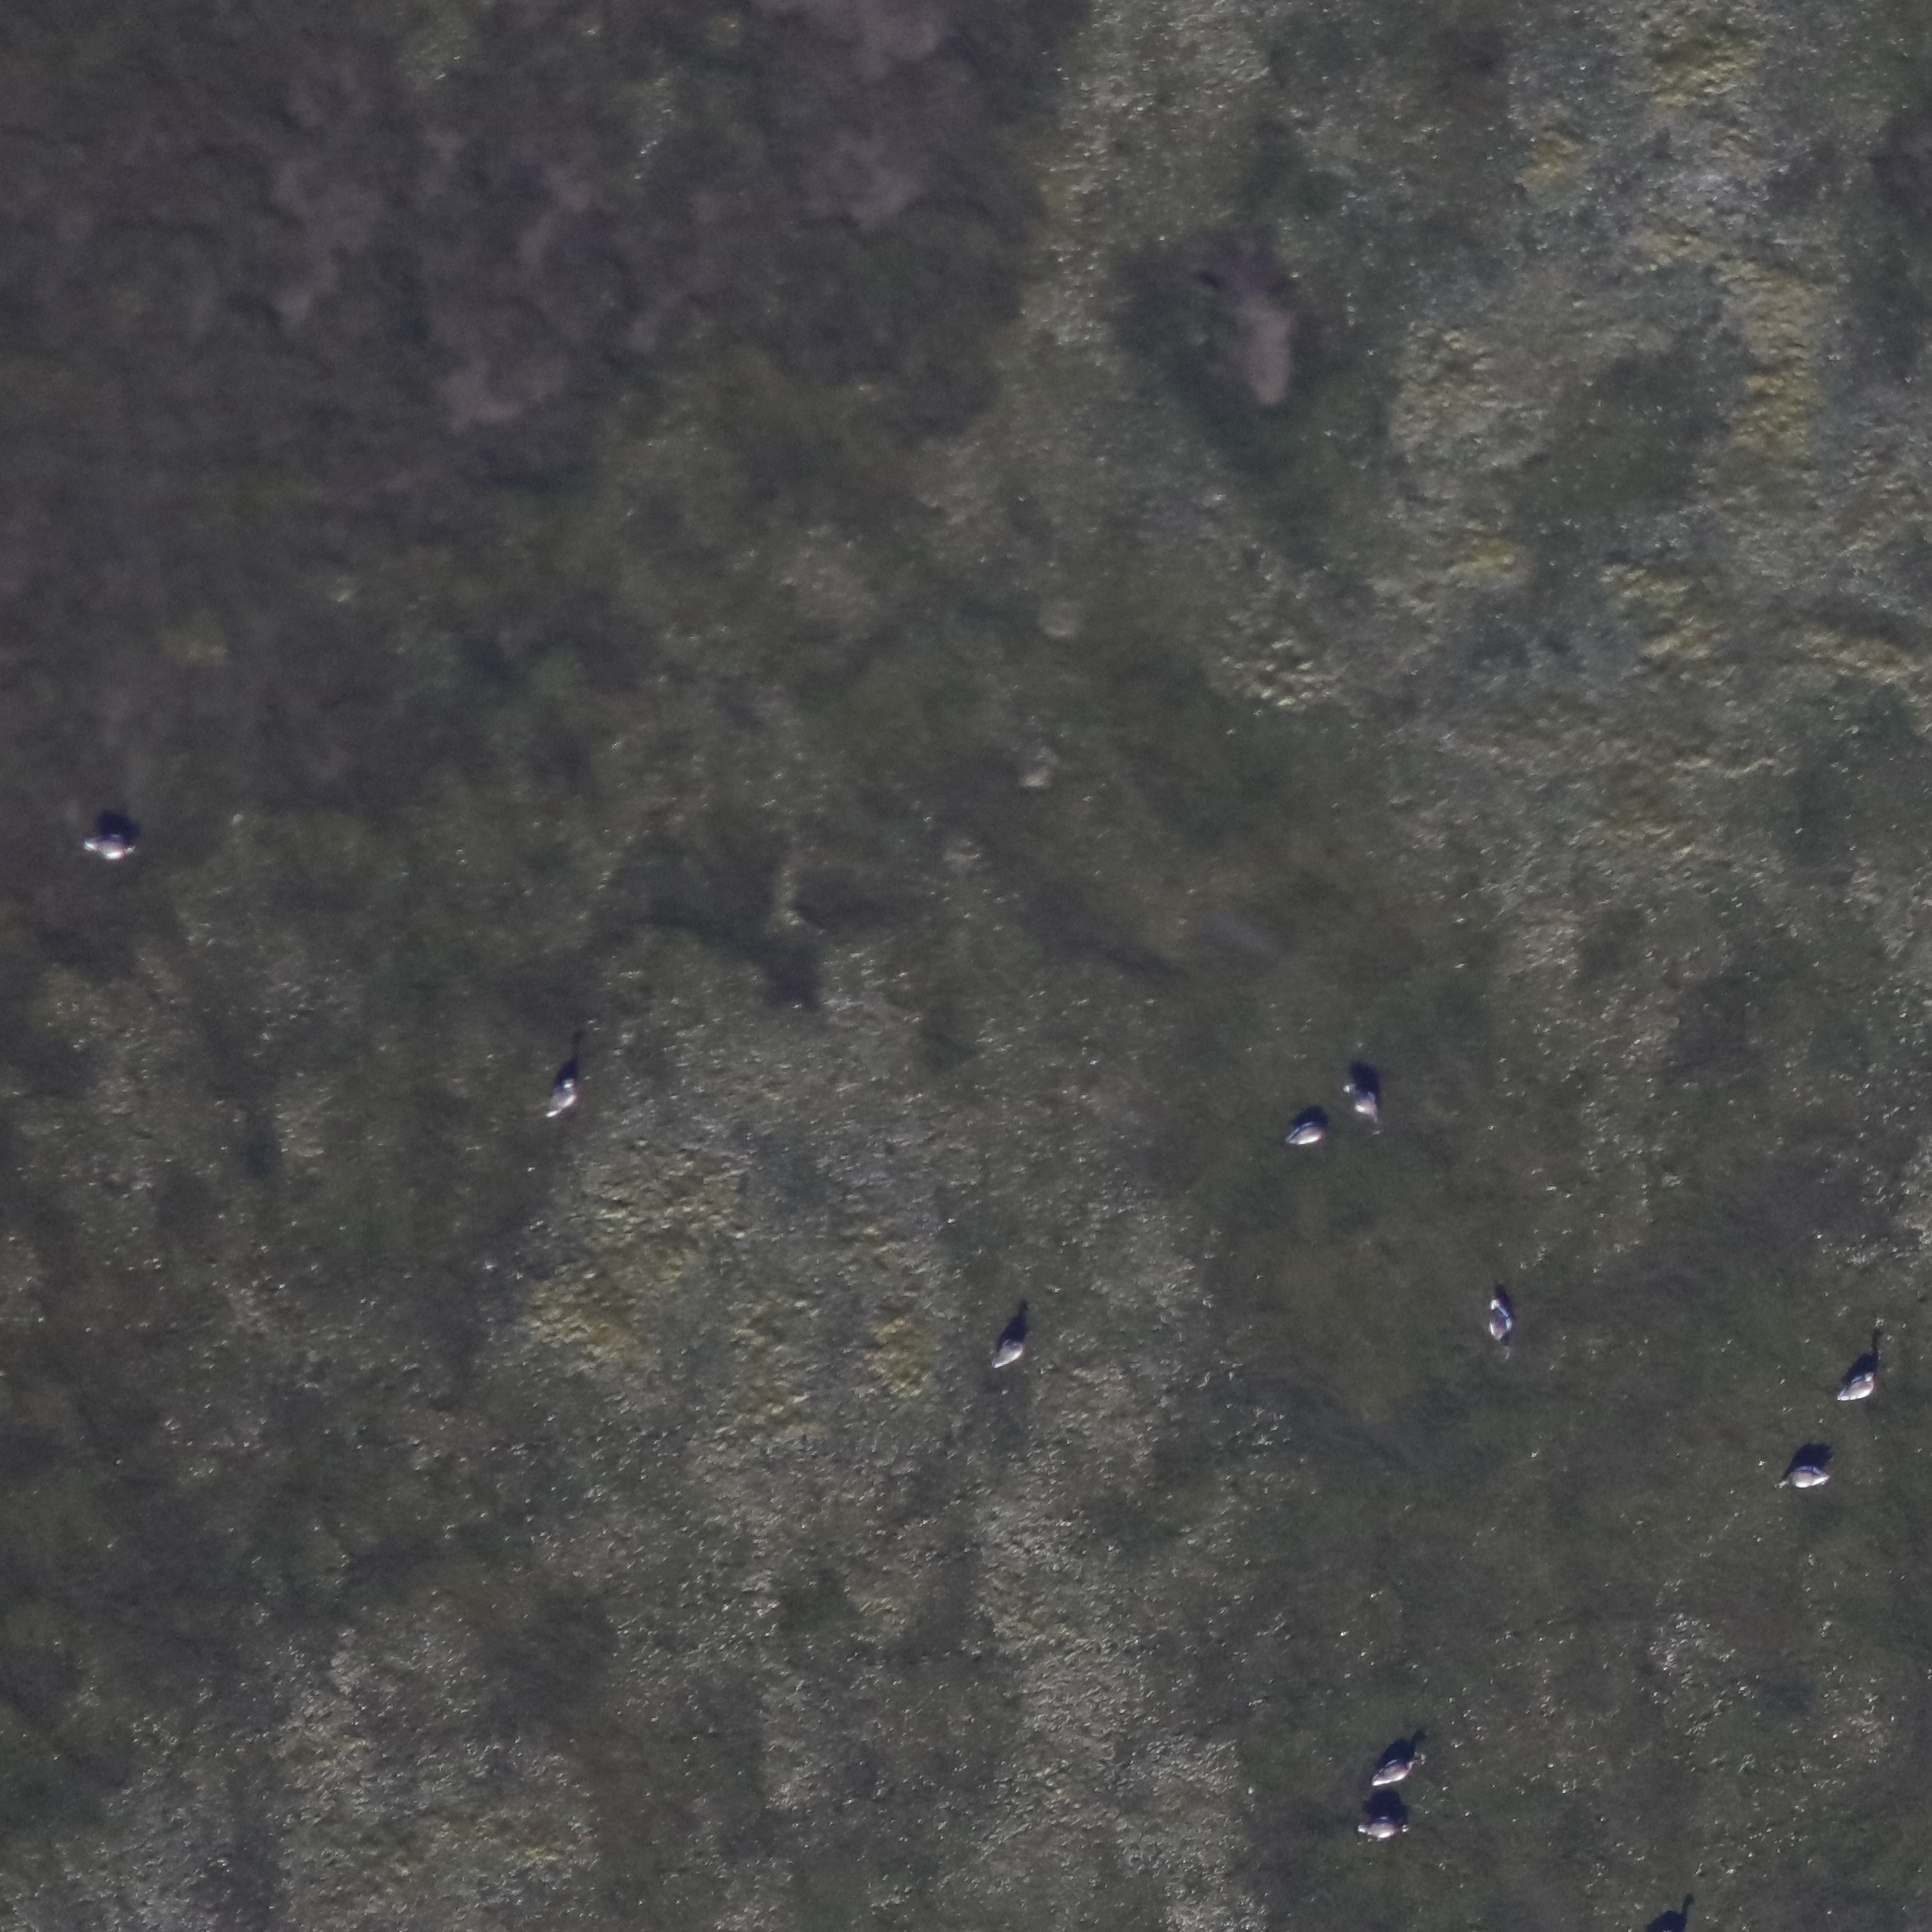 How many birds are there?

10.